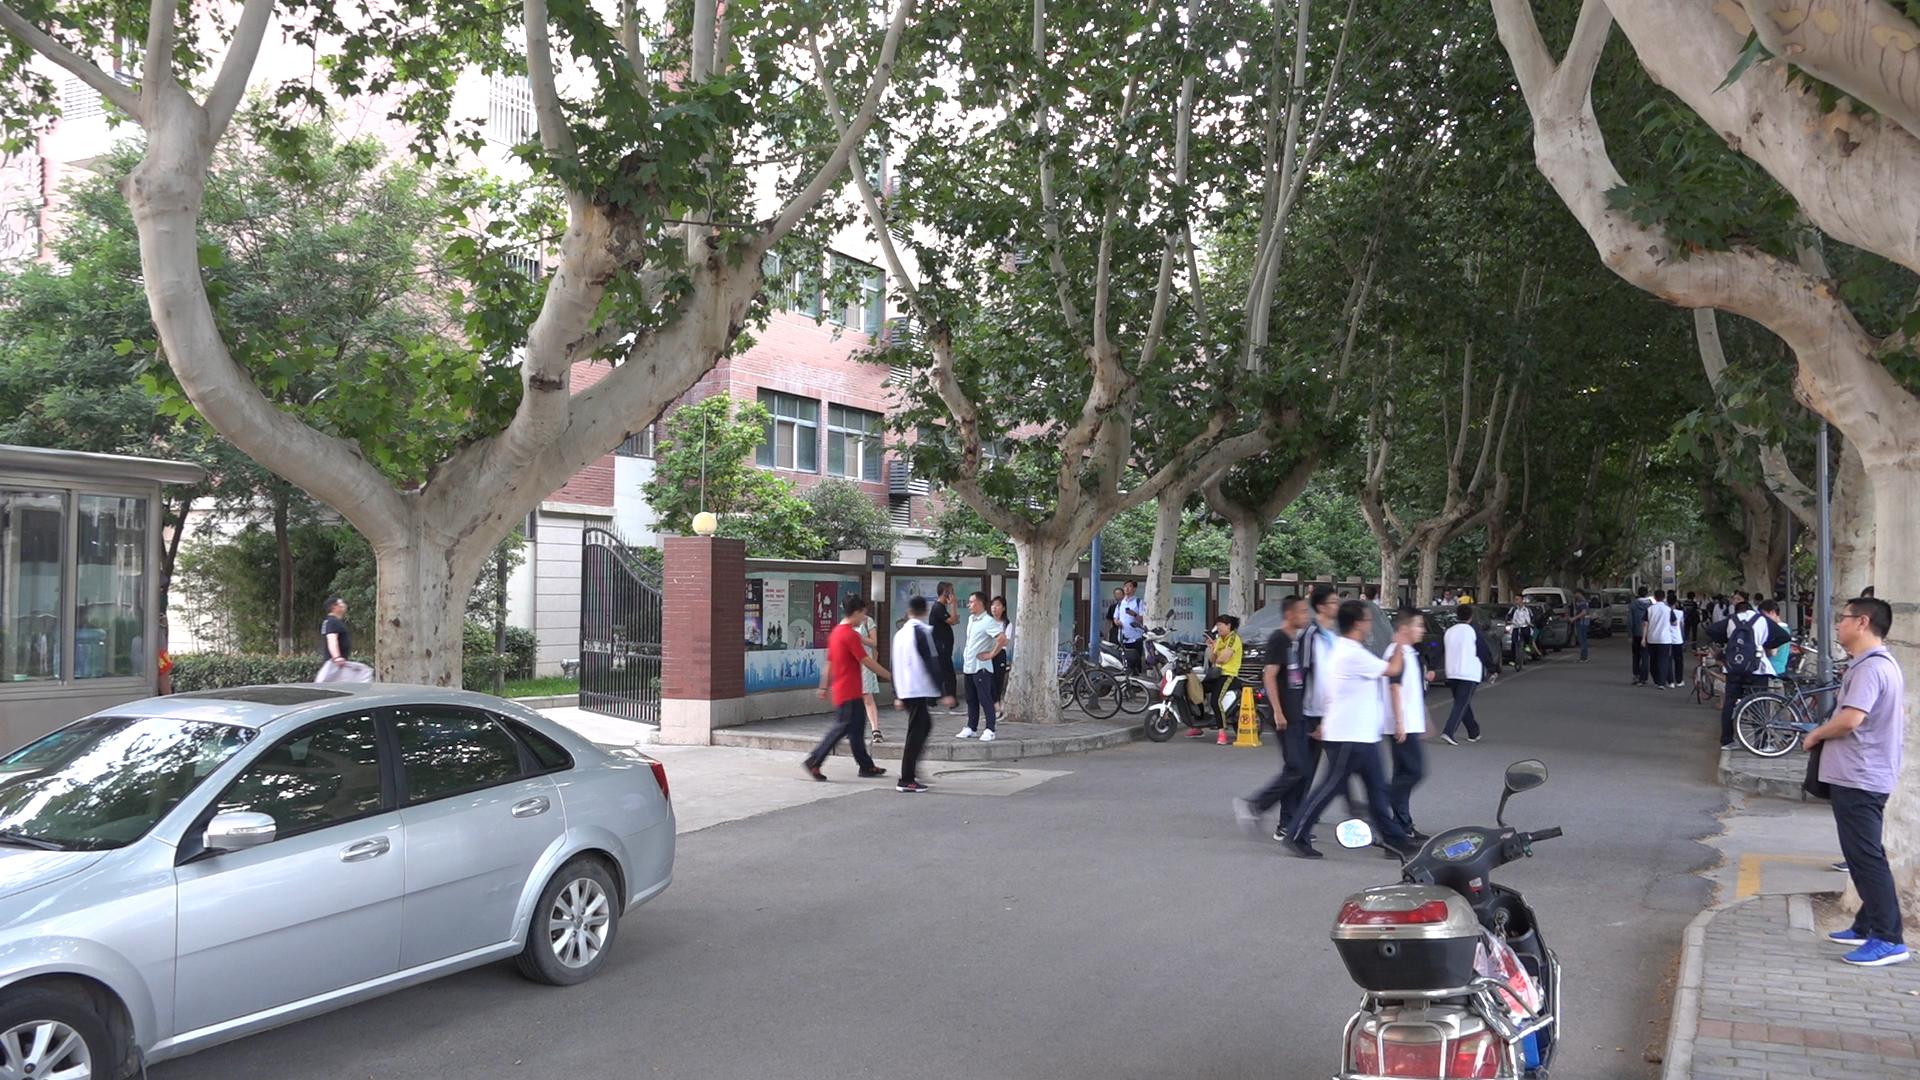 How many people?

48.